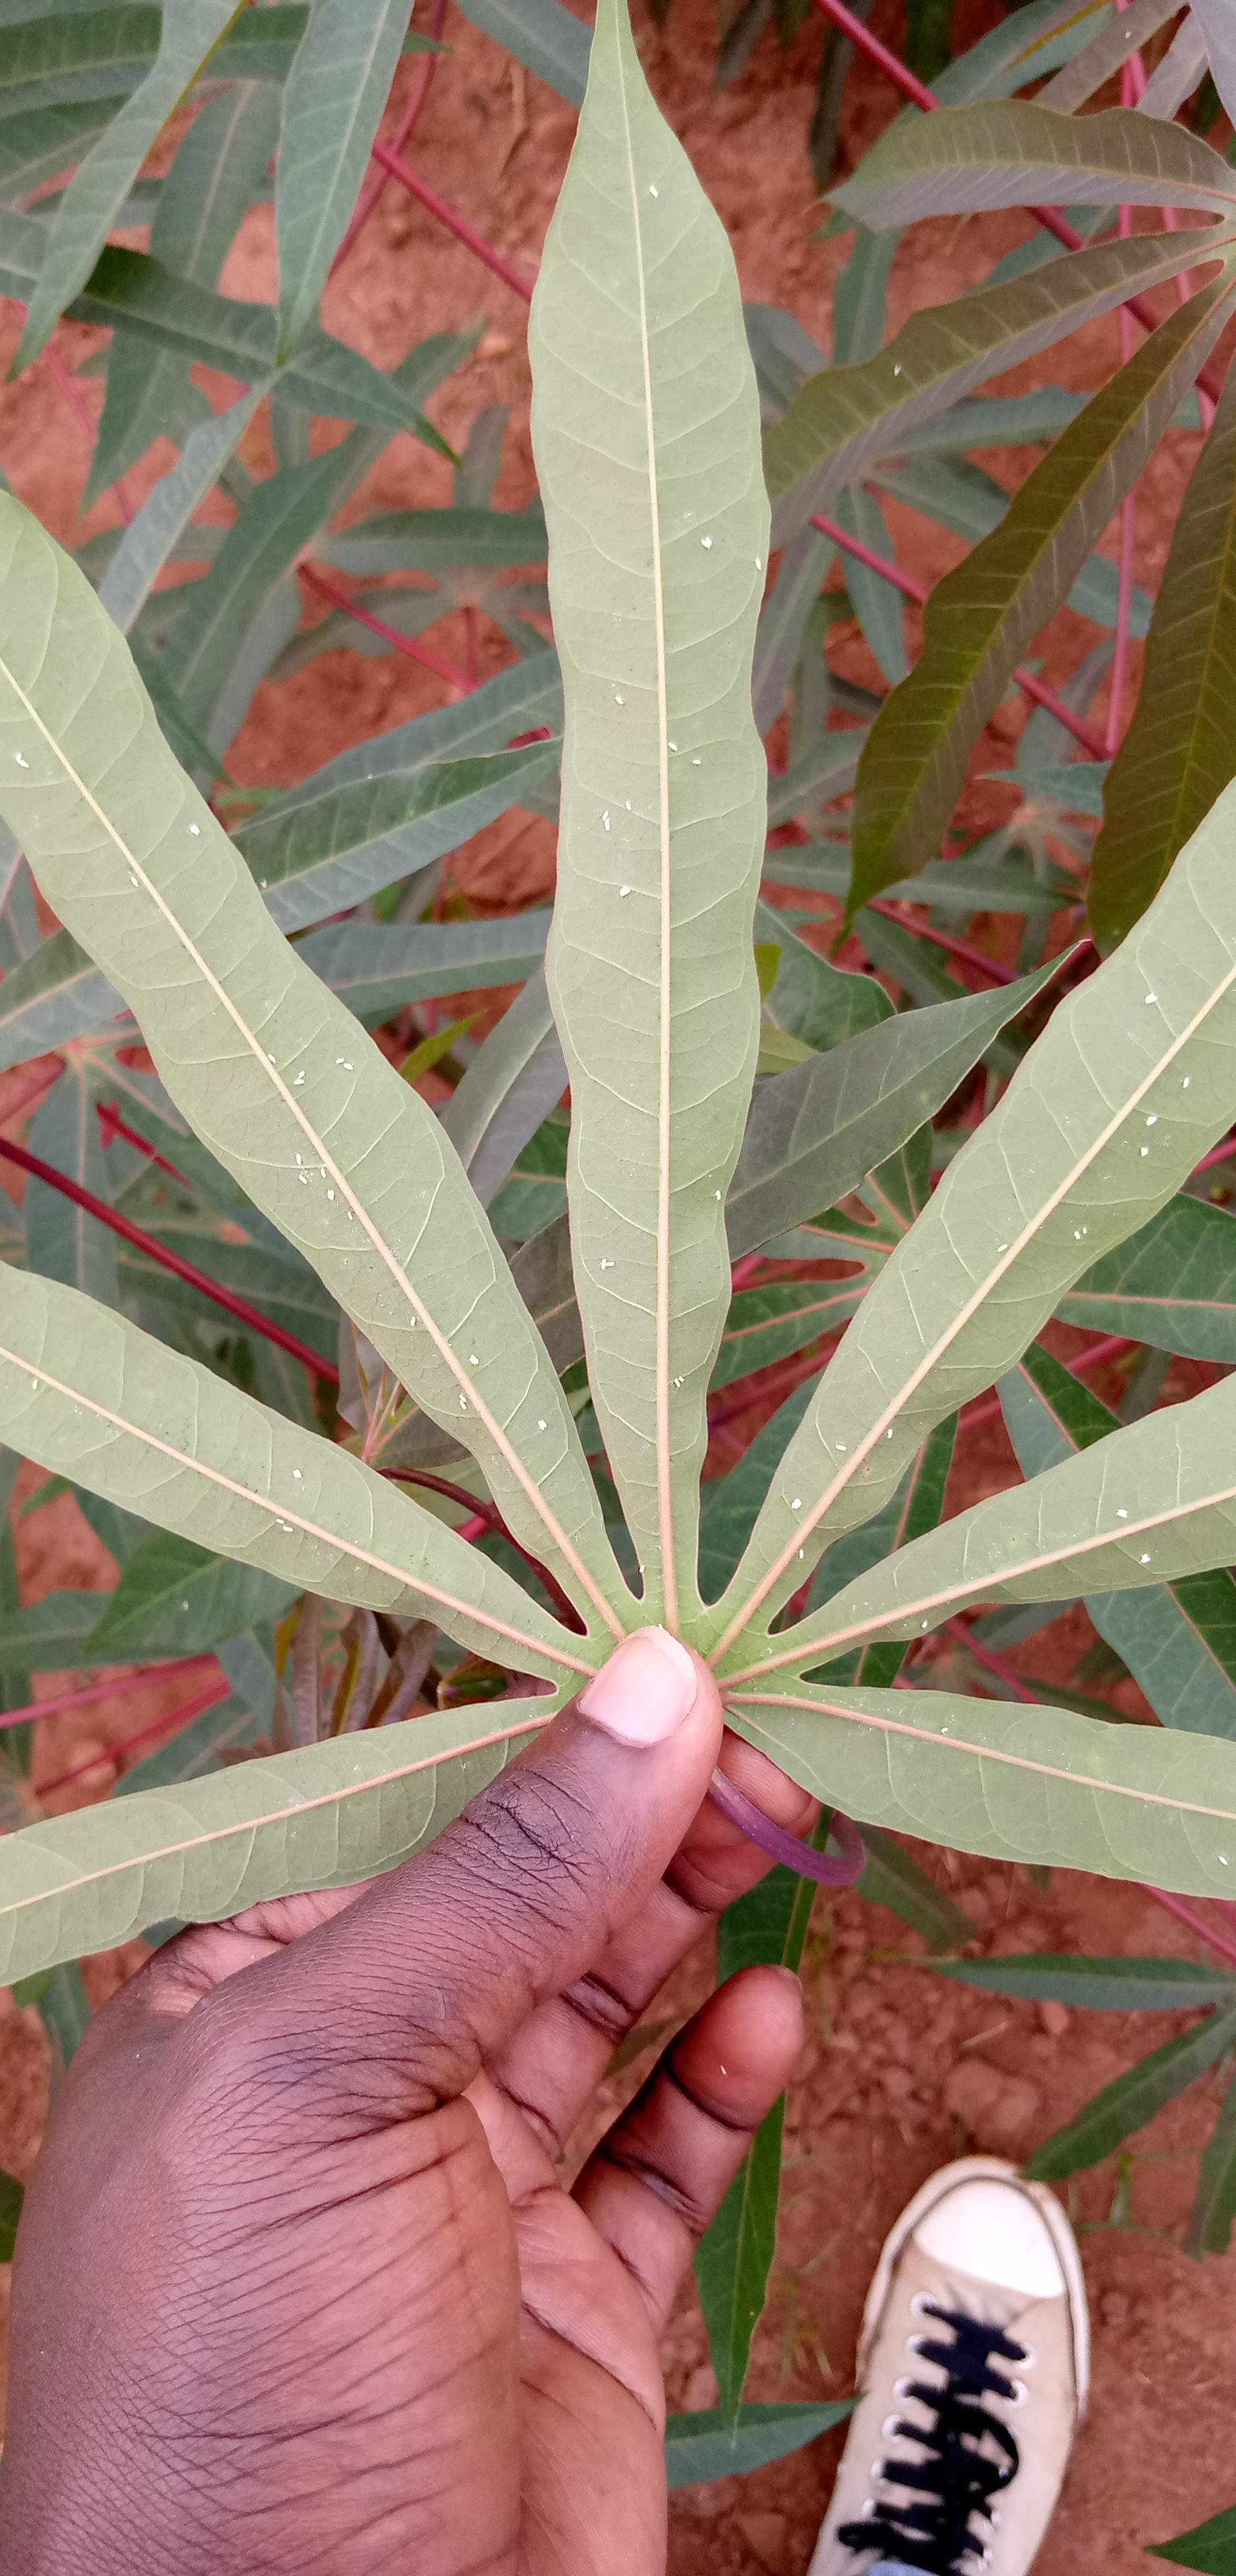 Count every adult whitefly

66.